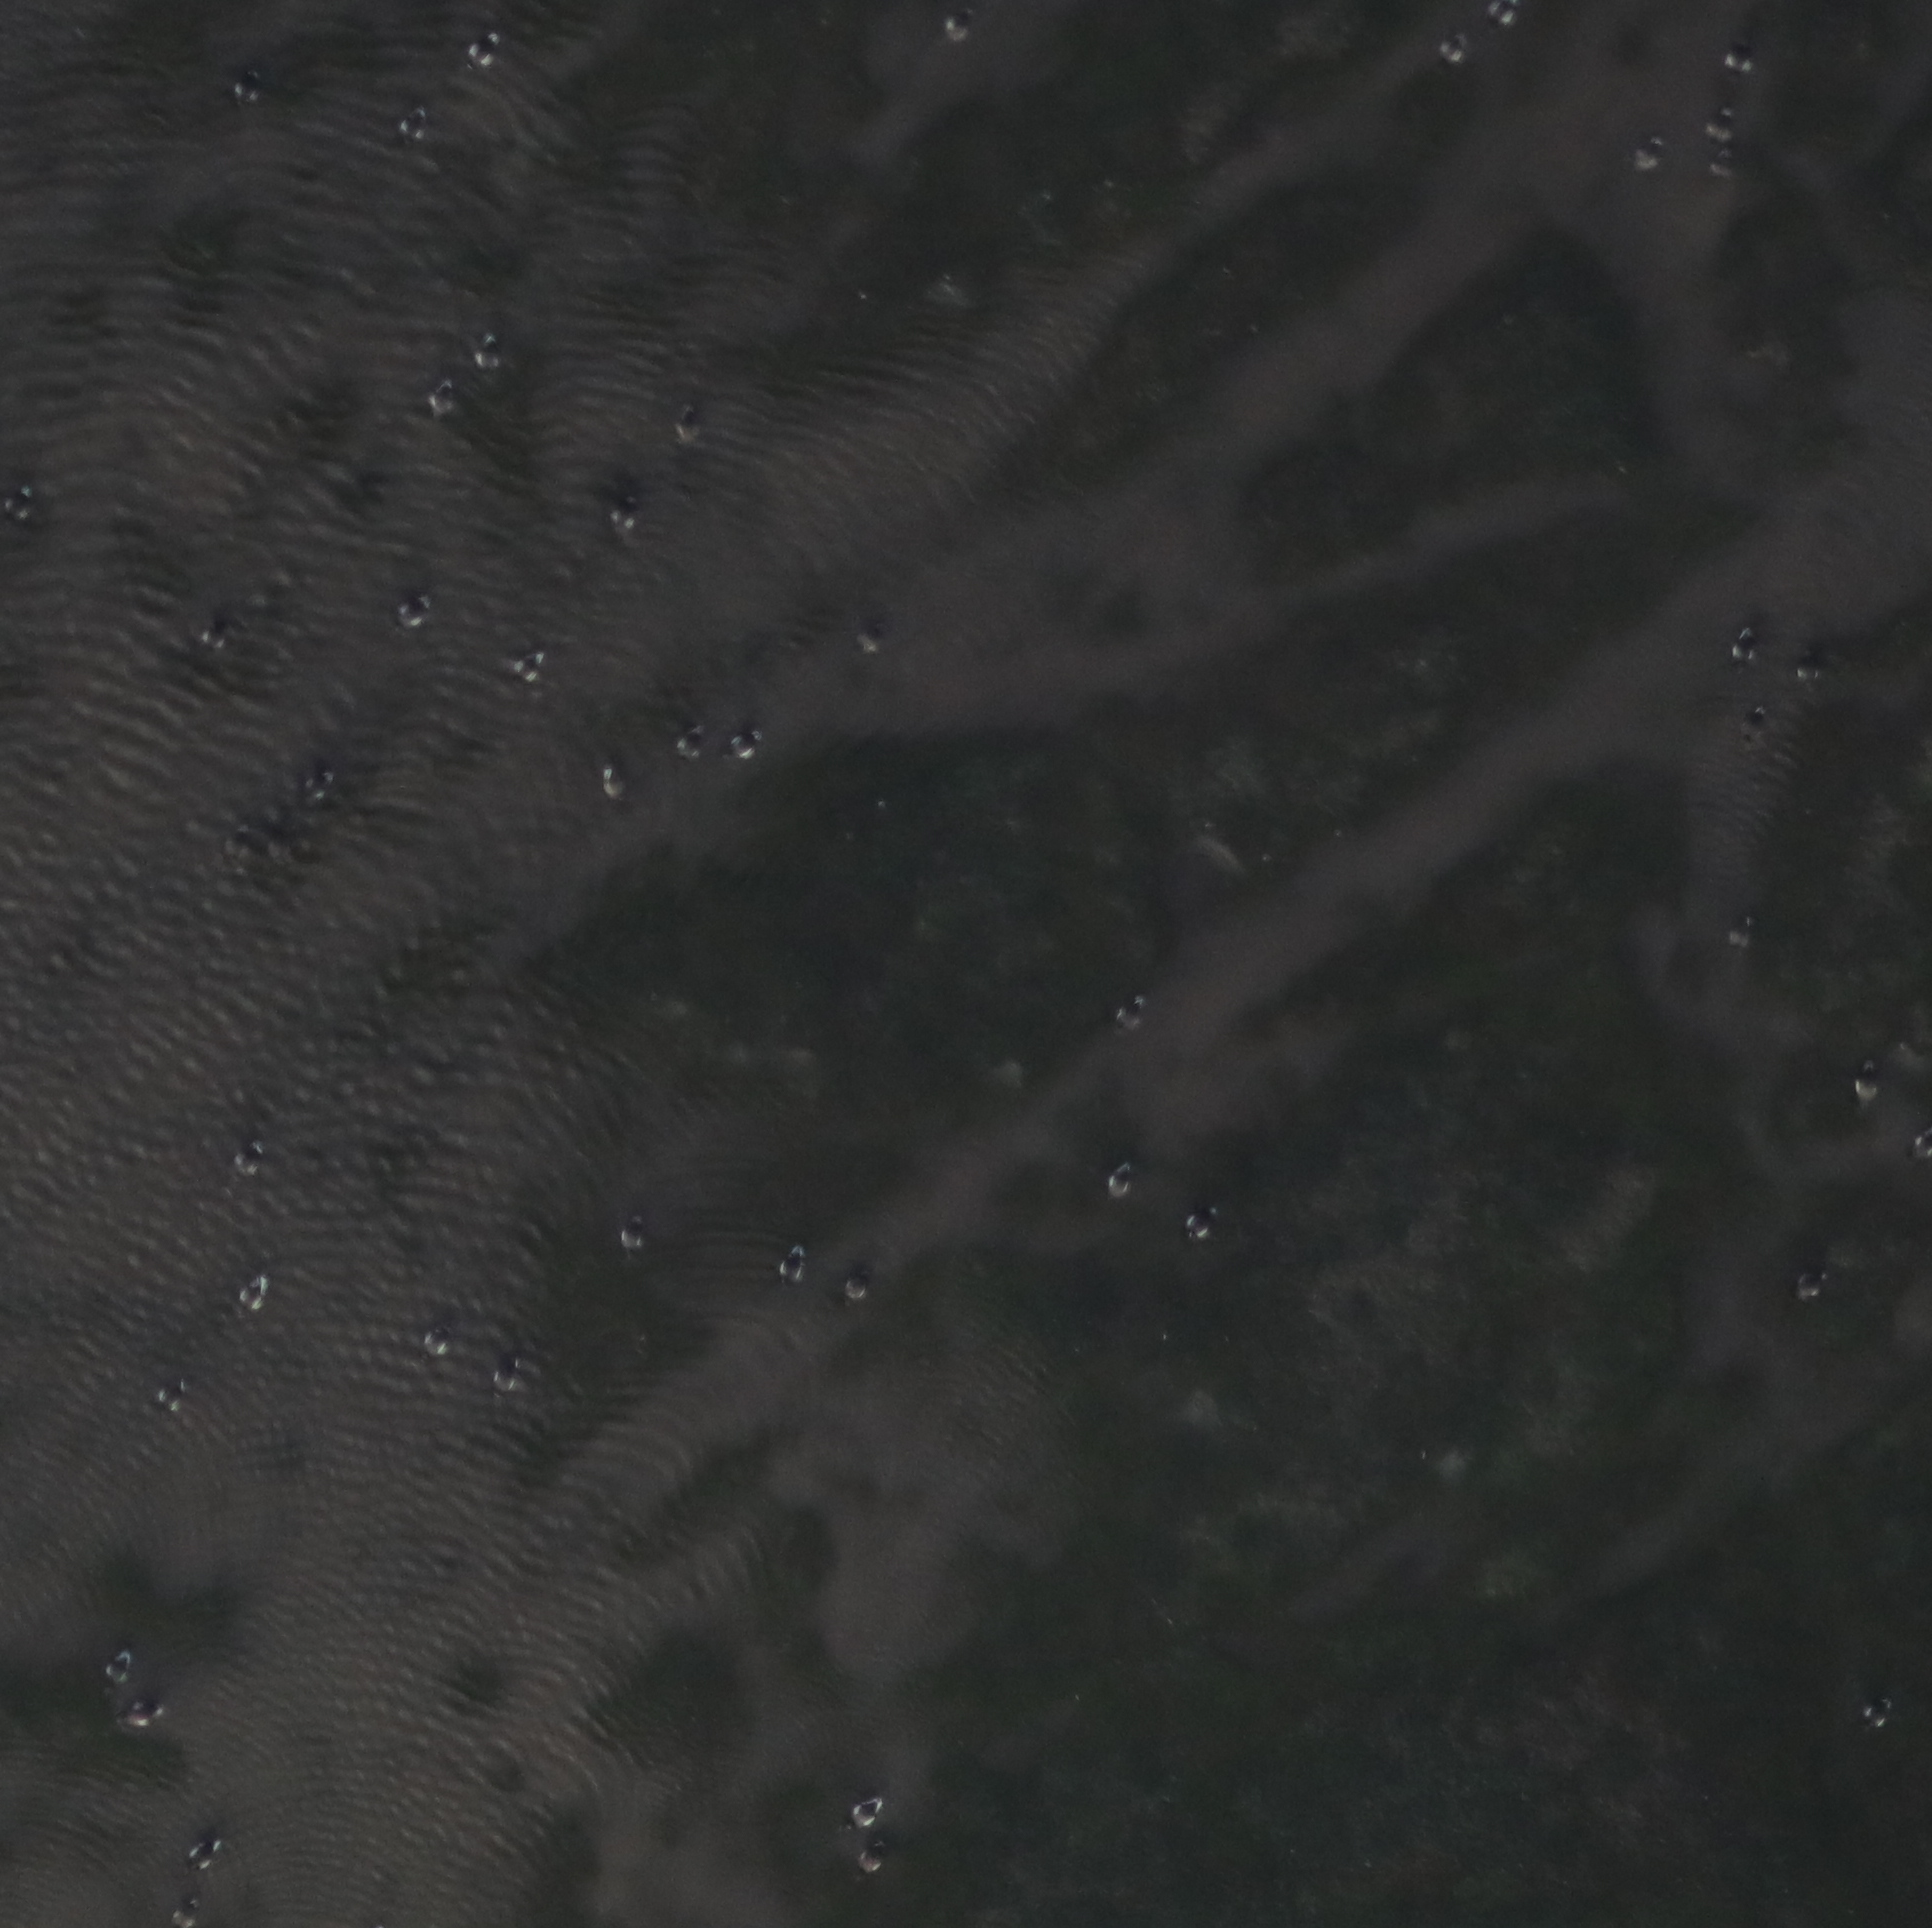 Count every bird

48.